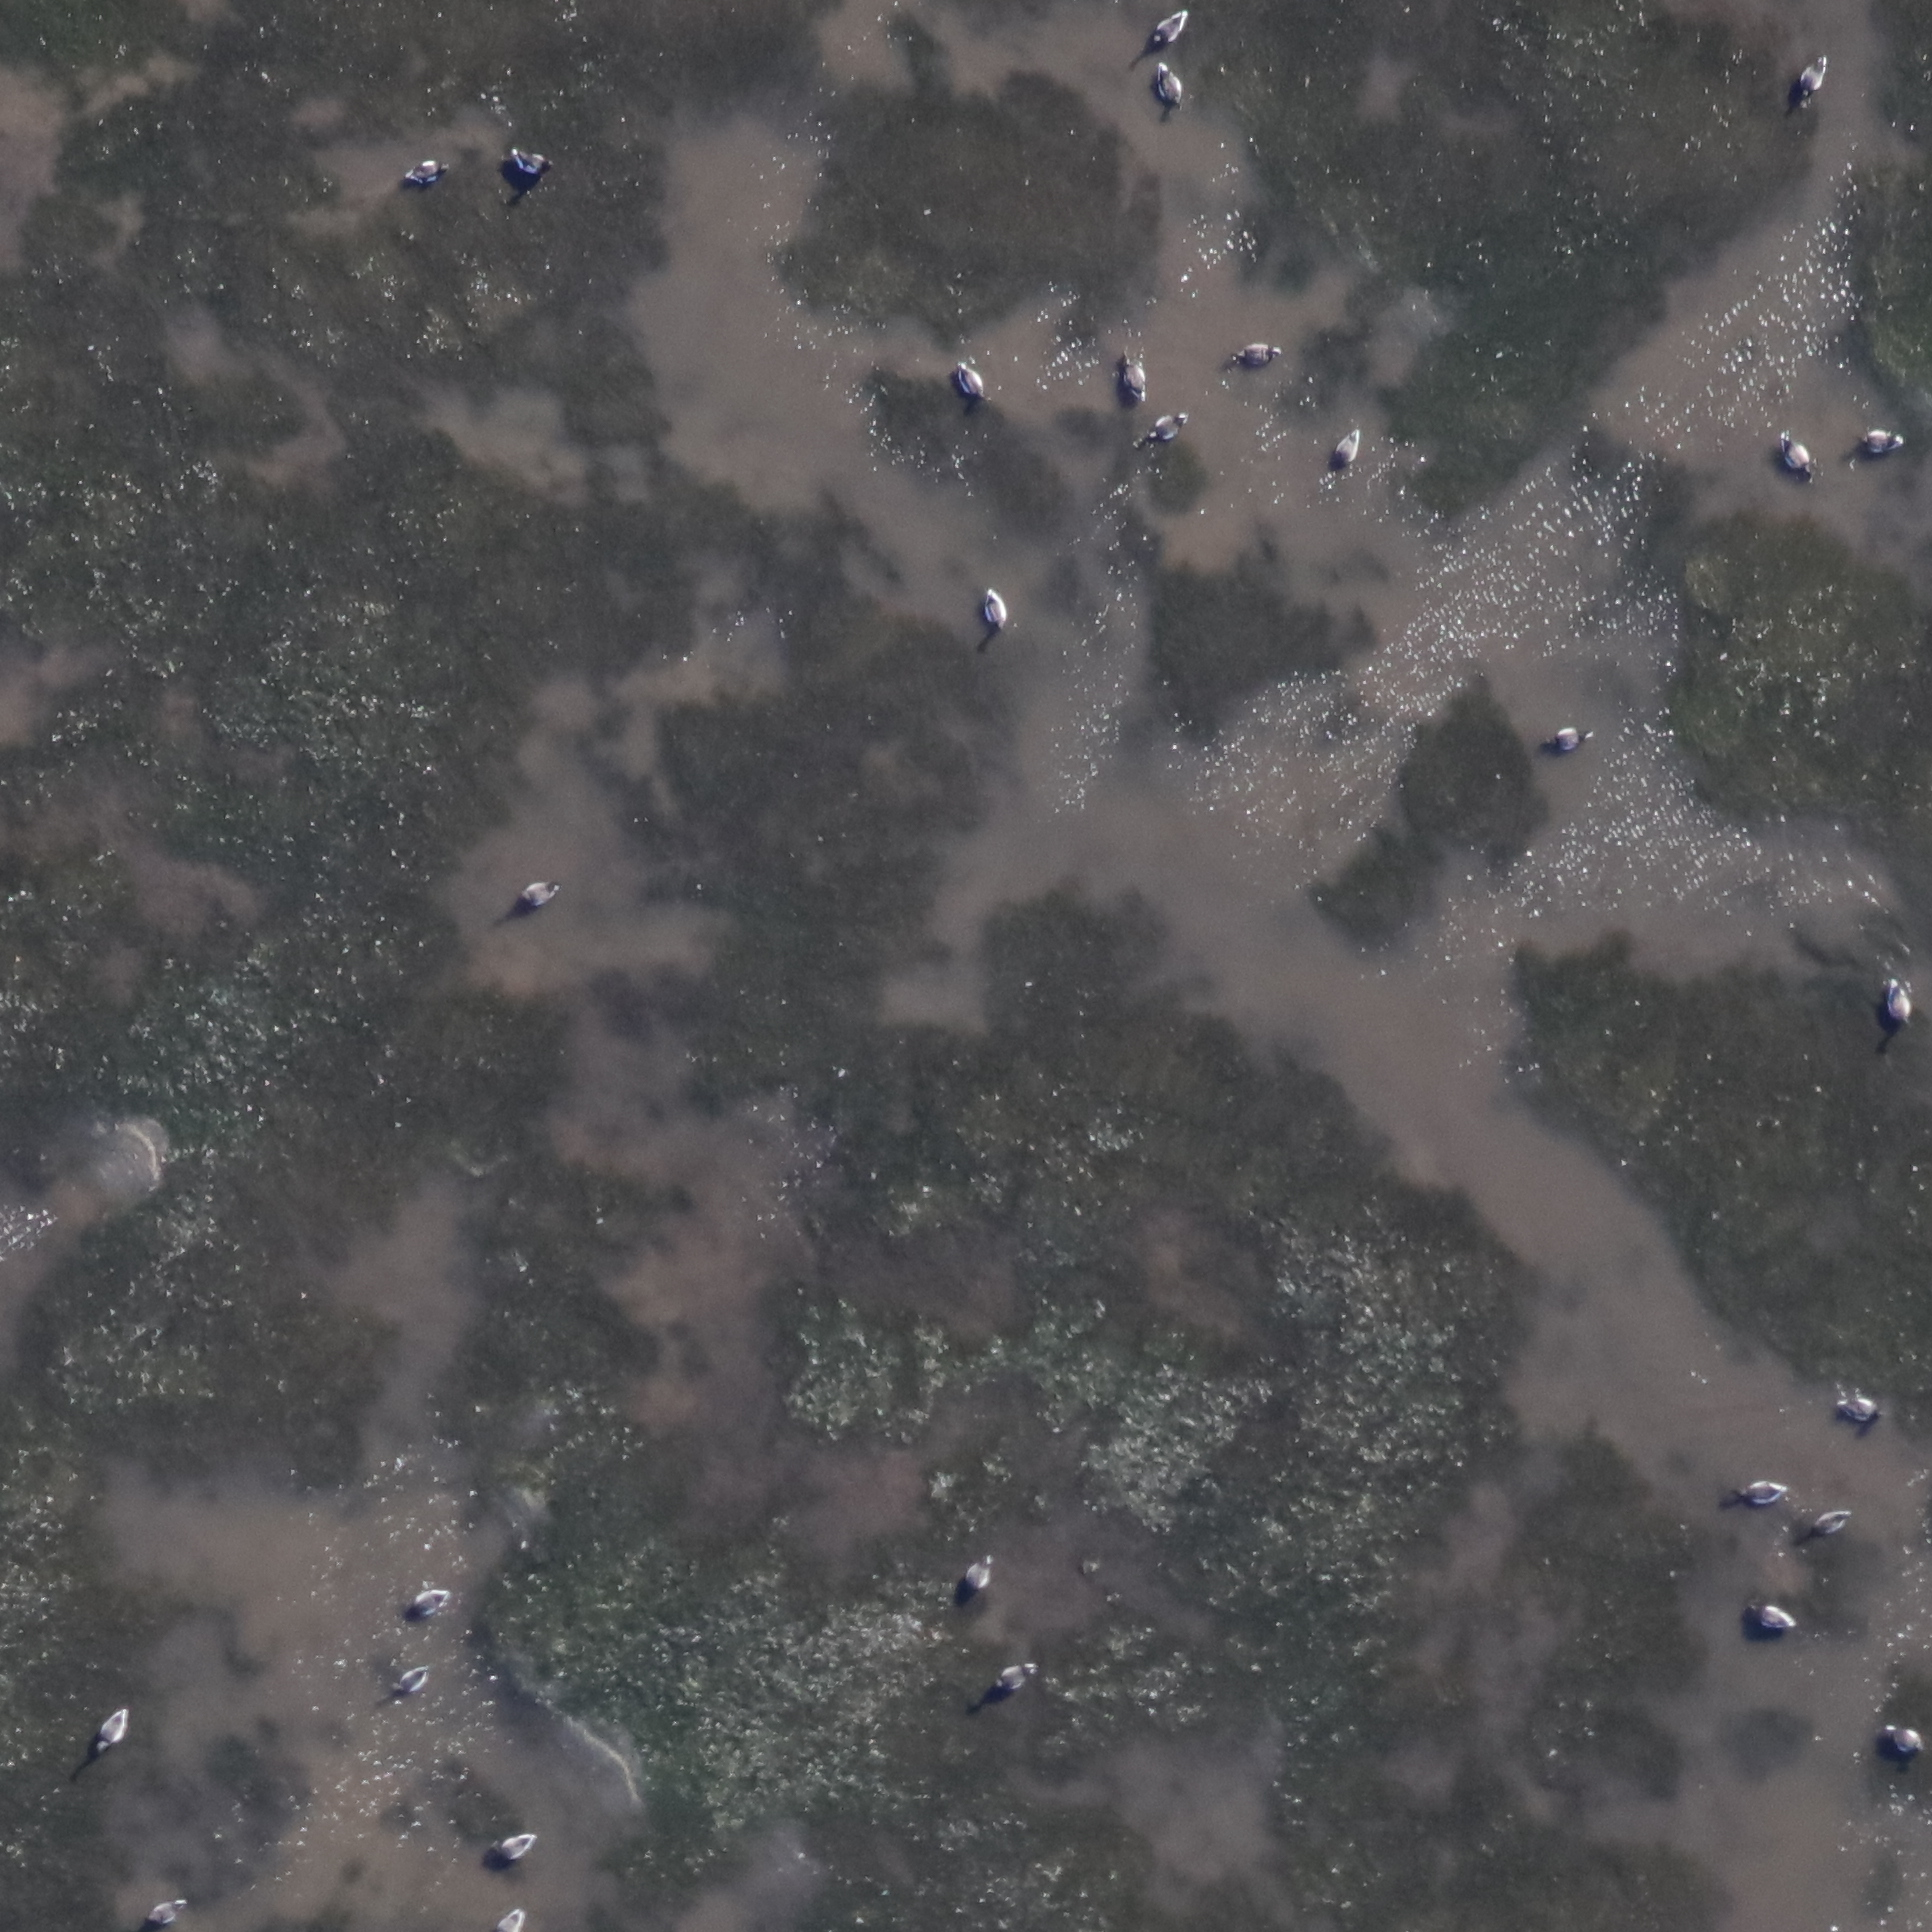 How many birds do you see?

29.